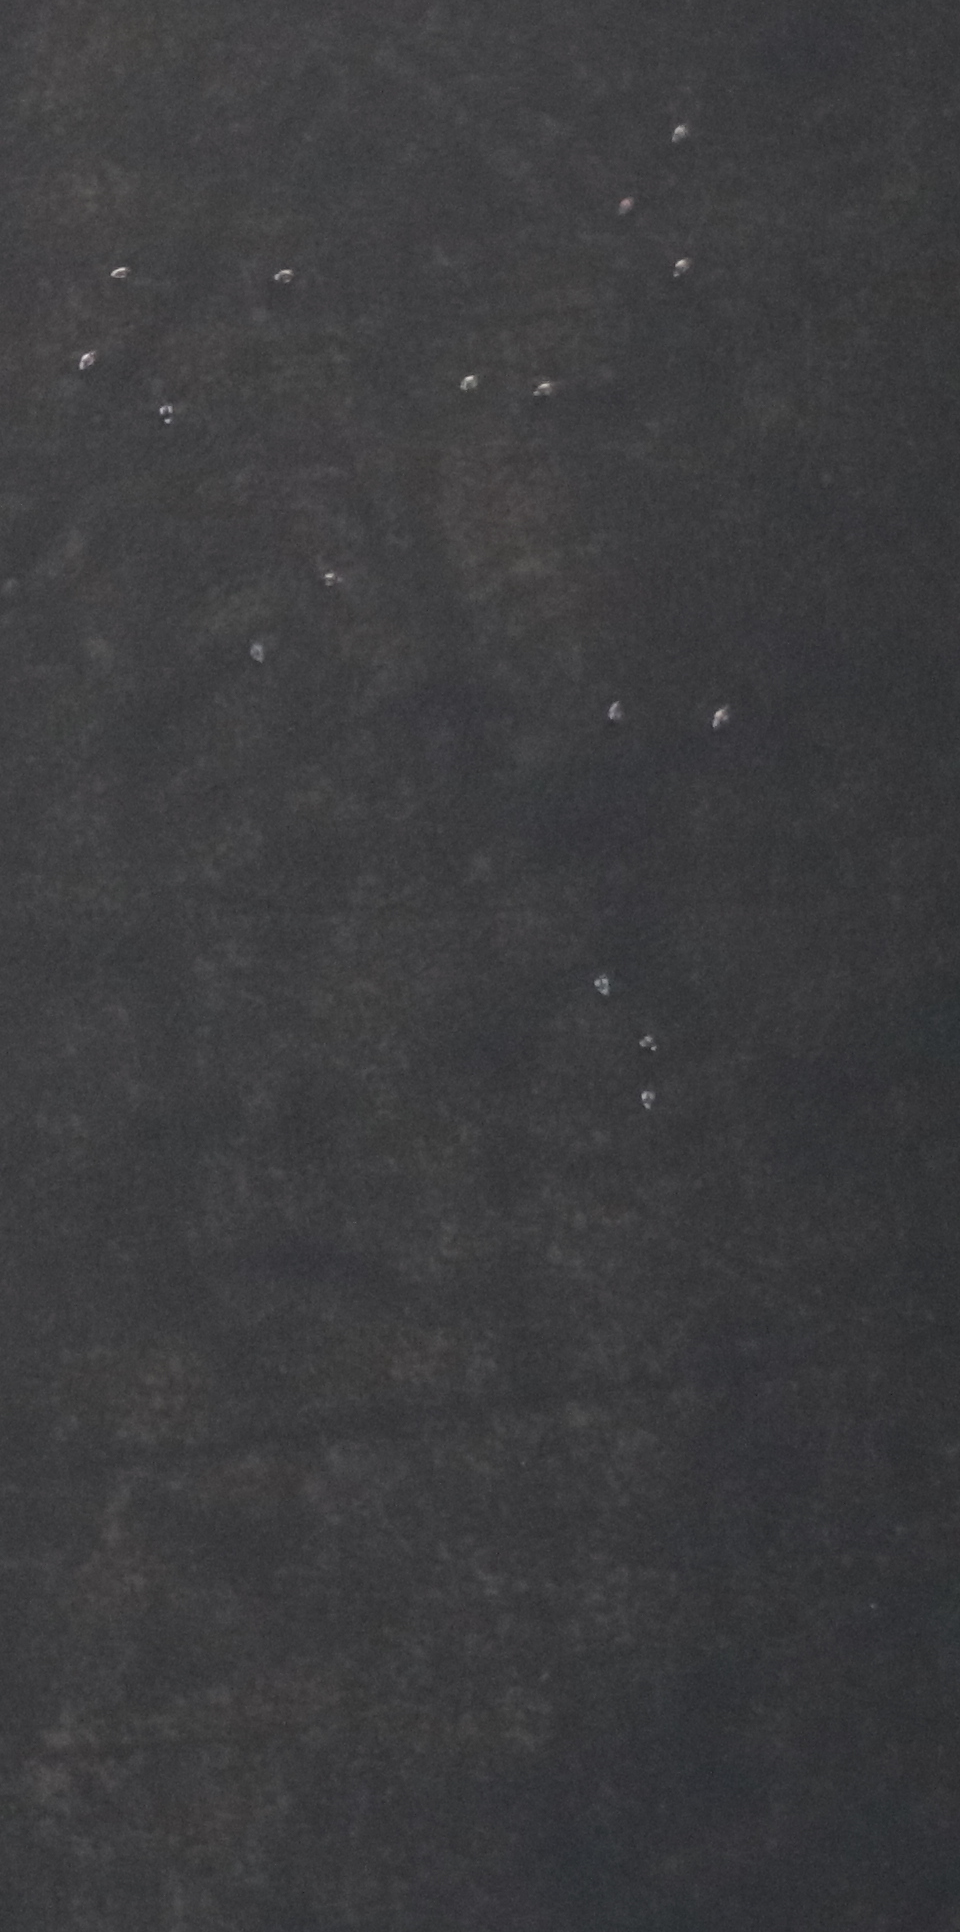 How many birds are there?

16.